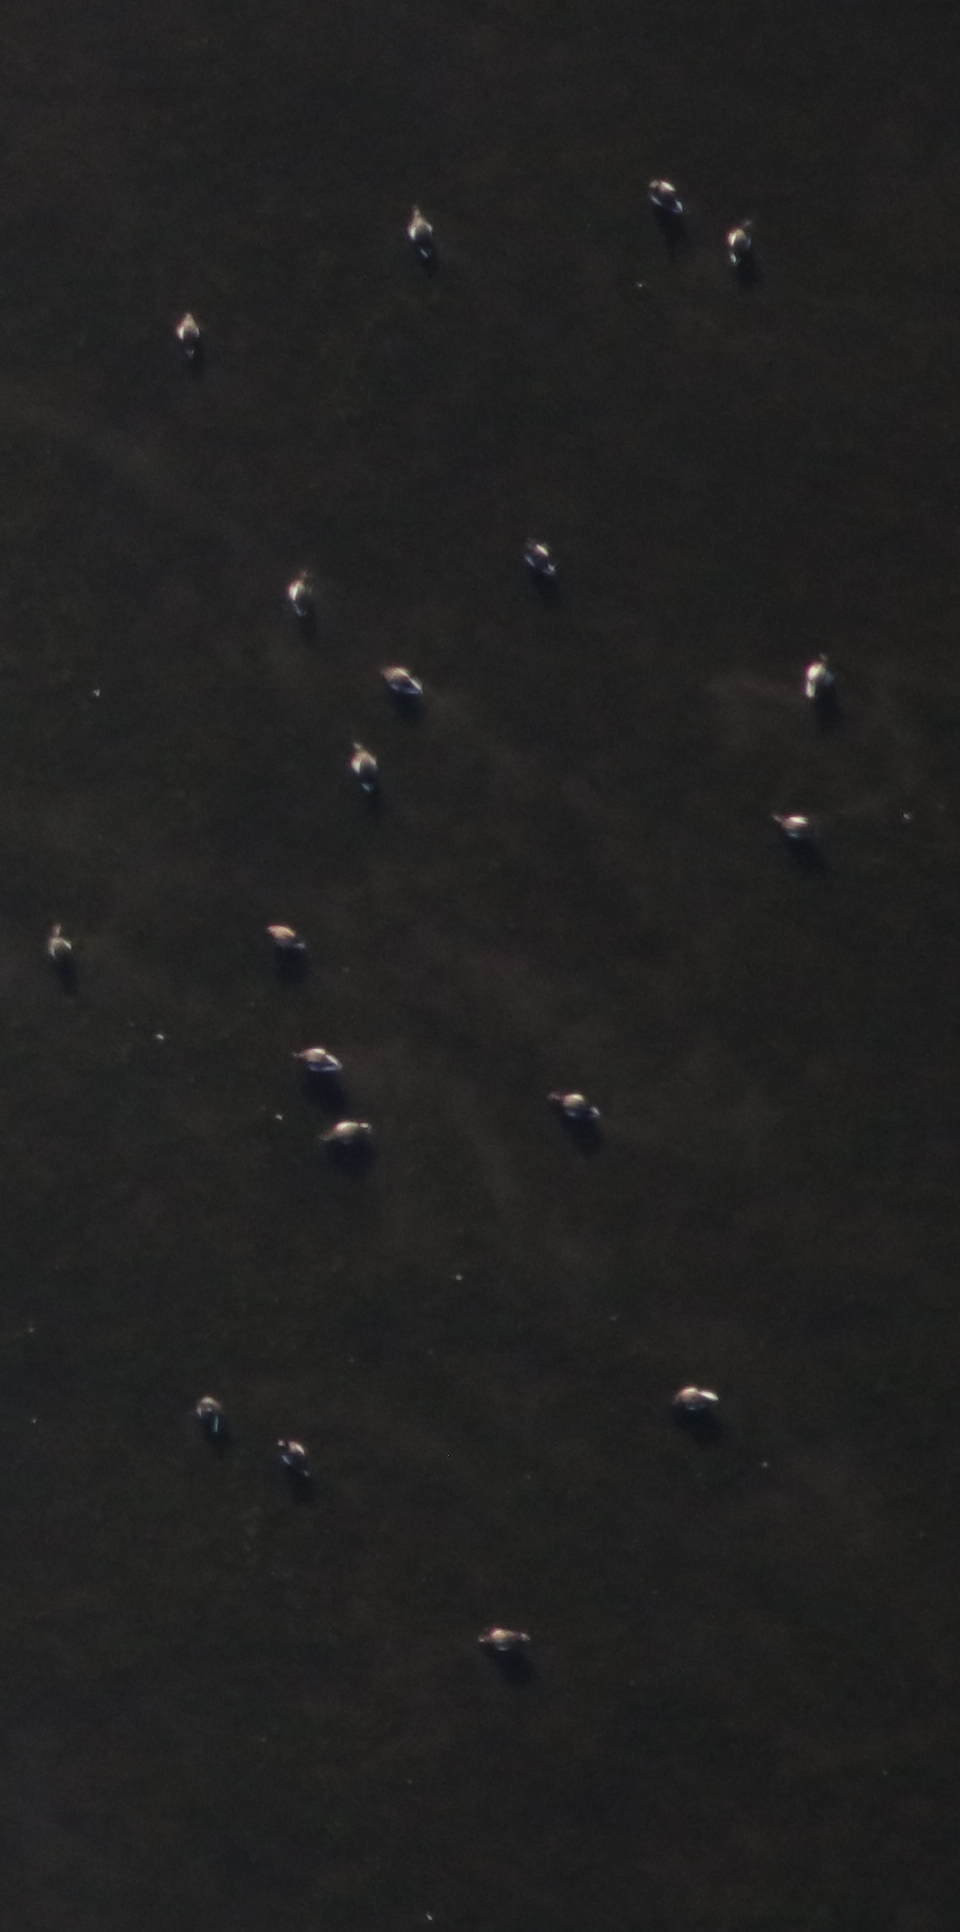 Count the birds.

19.